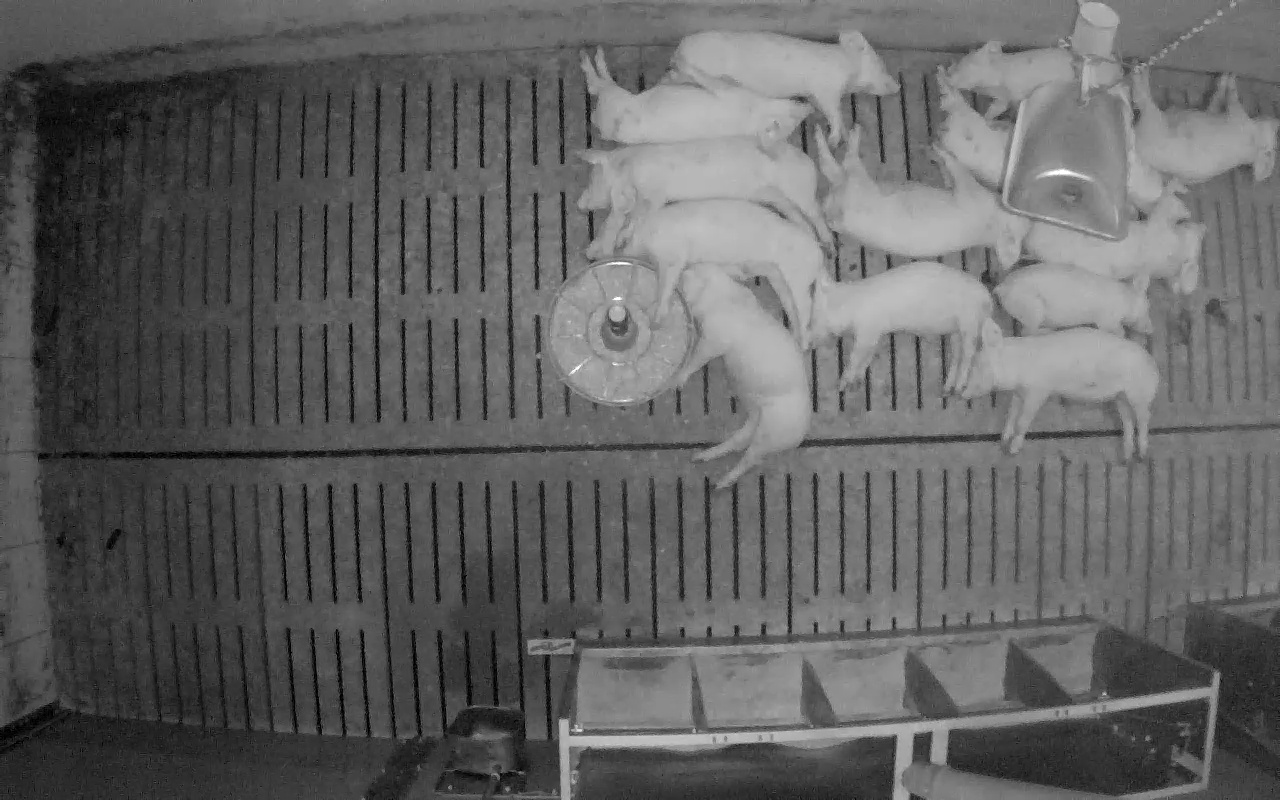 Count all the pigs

14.